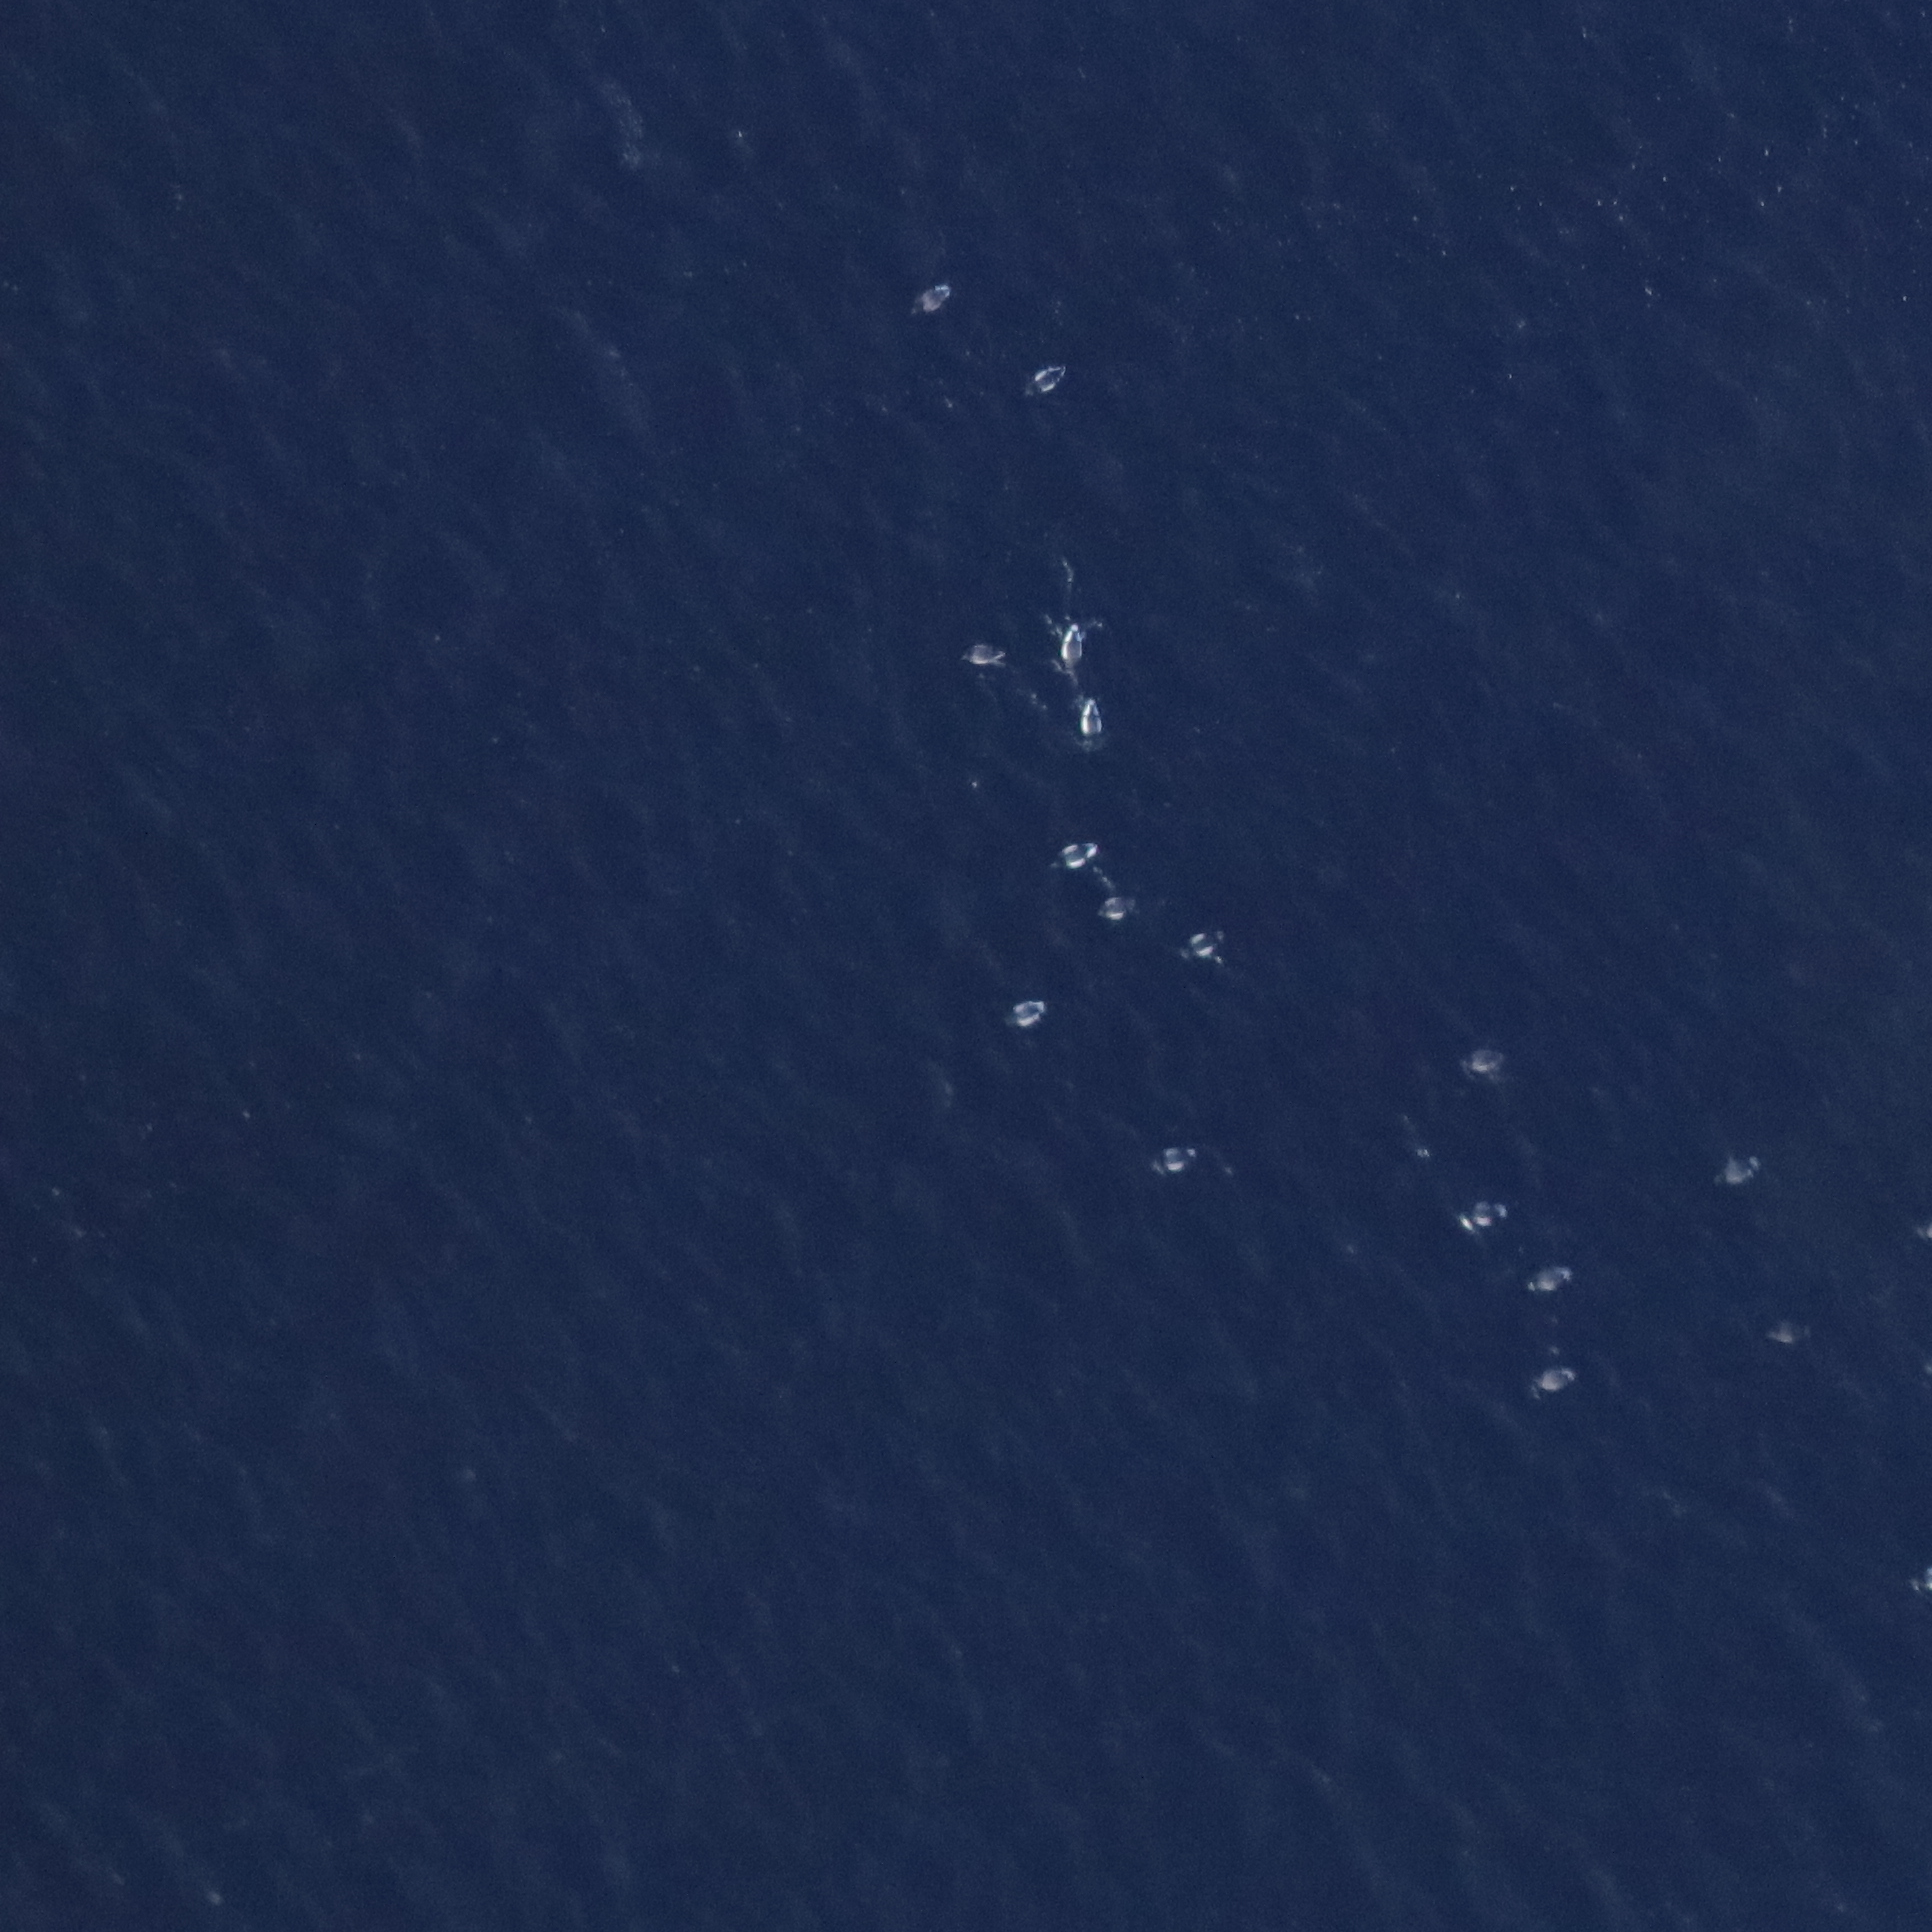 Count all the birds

16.